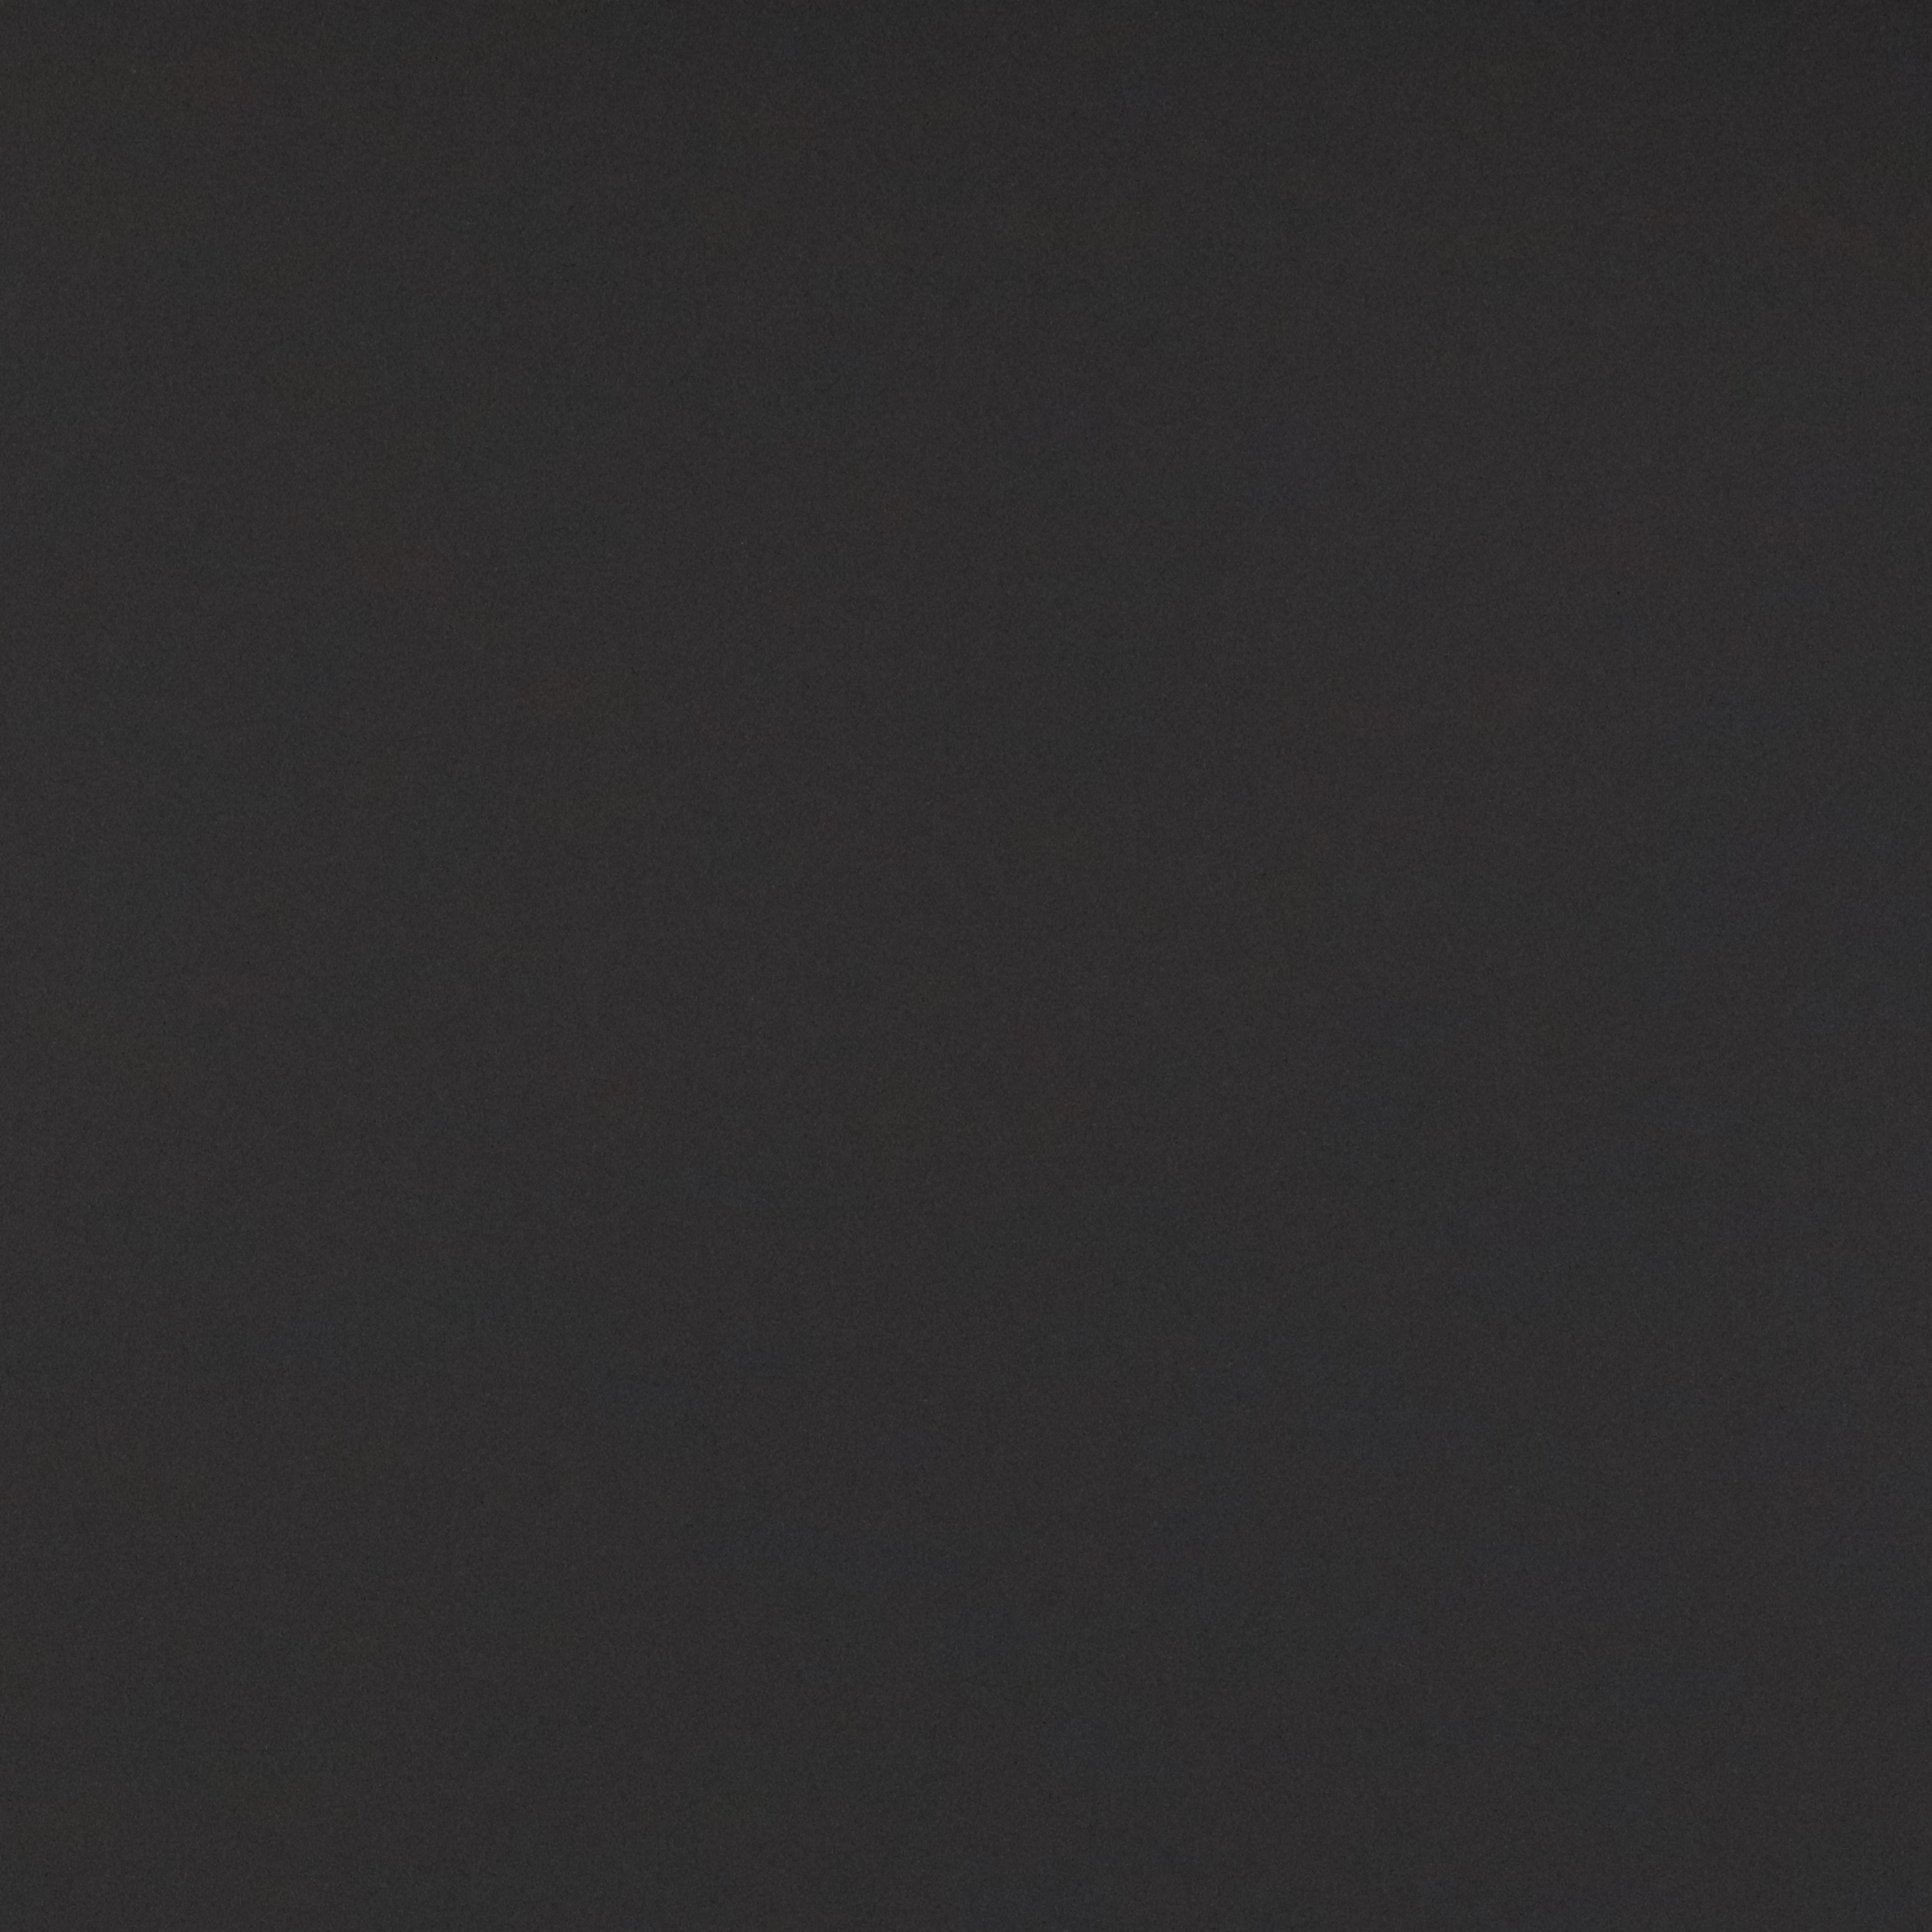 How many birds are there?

0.